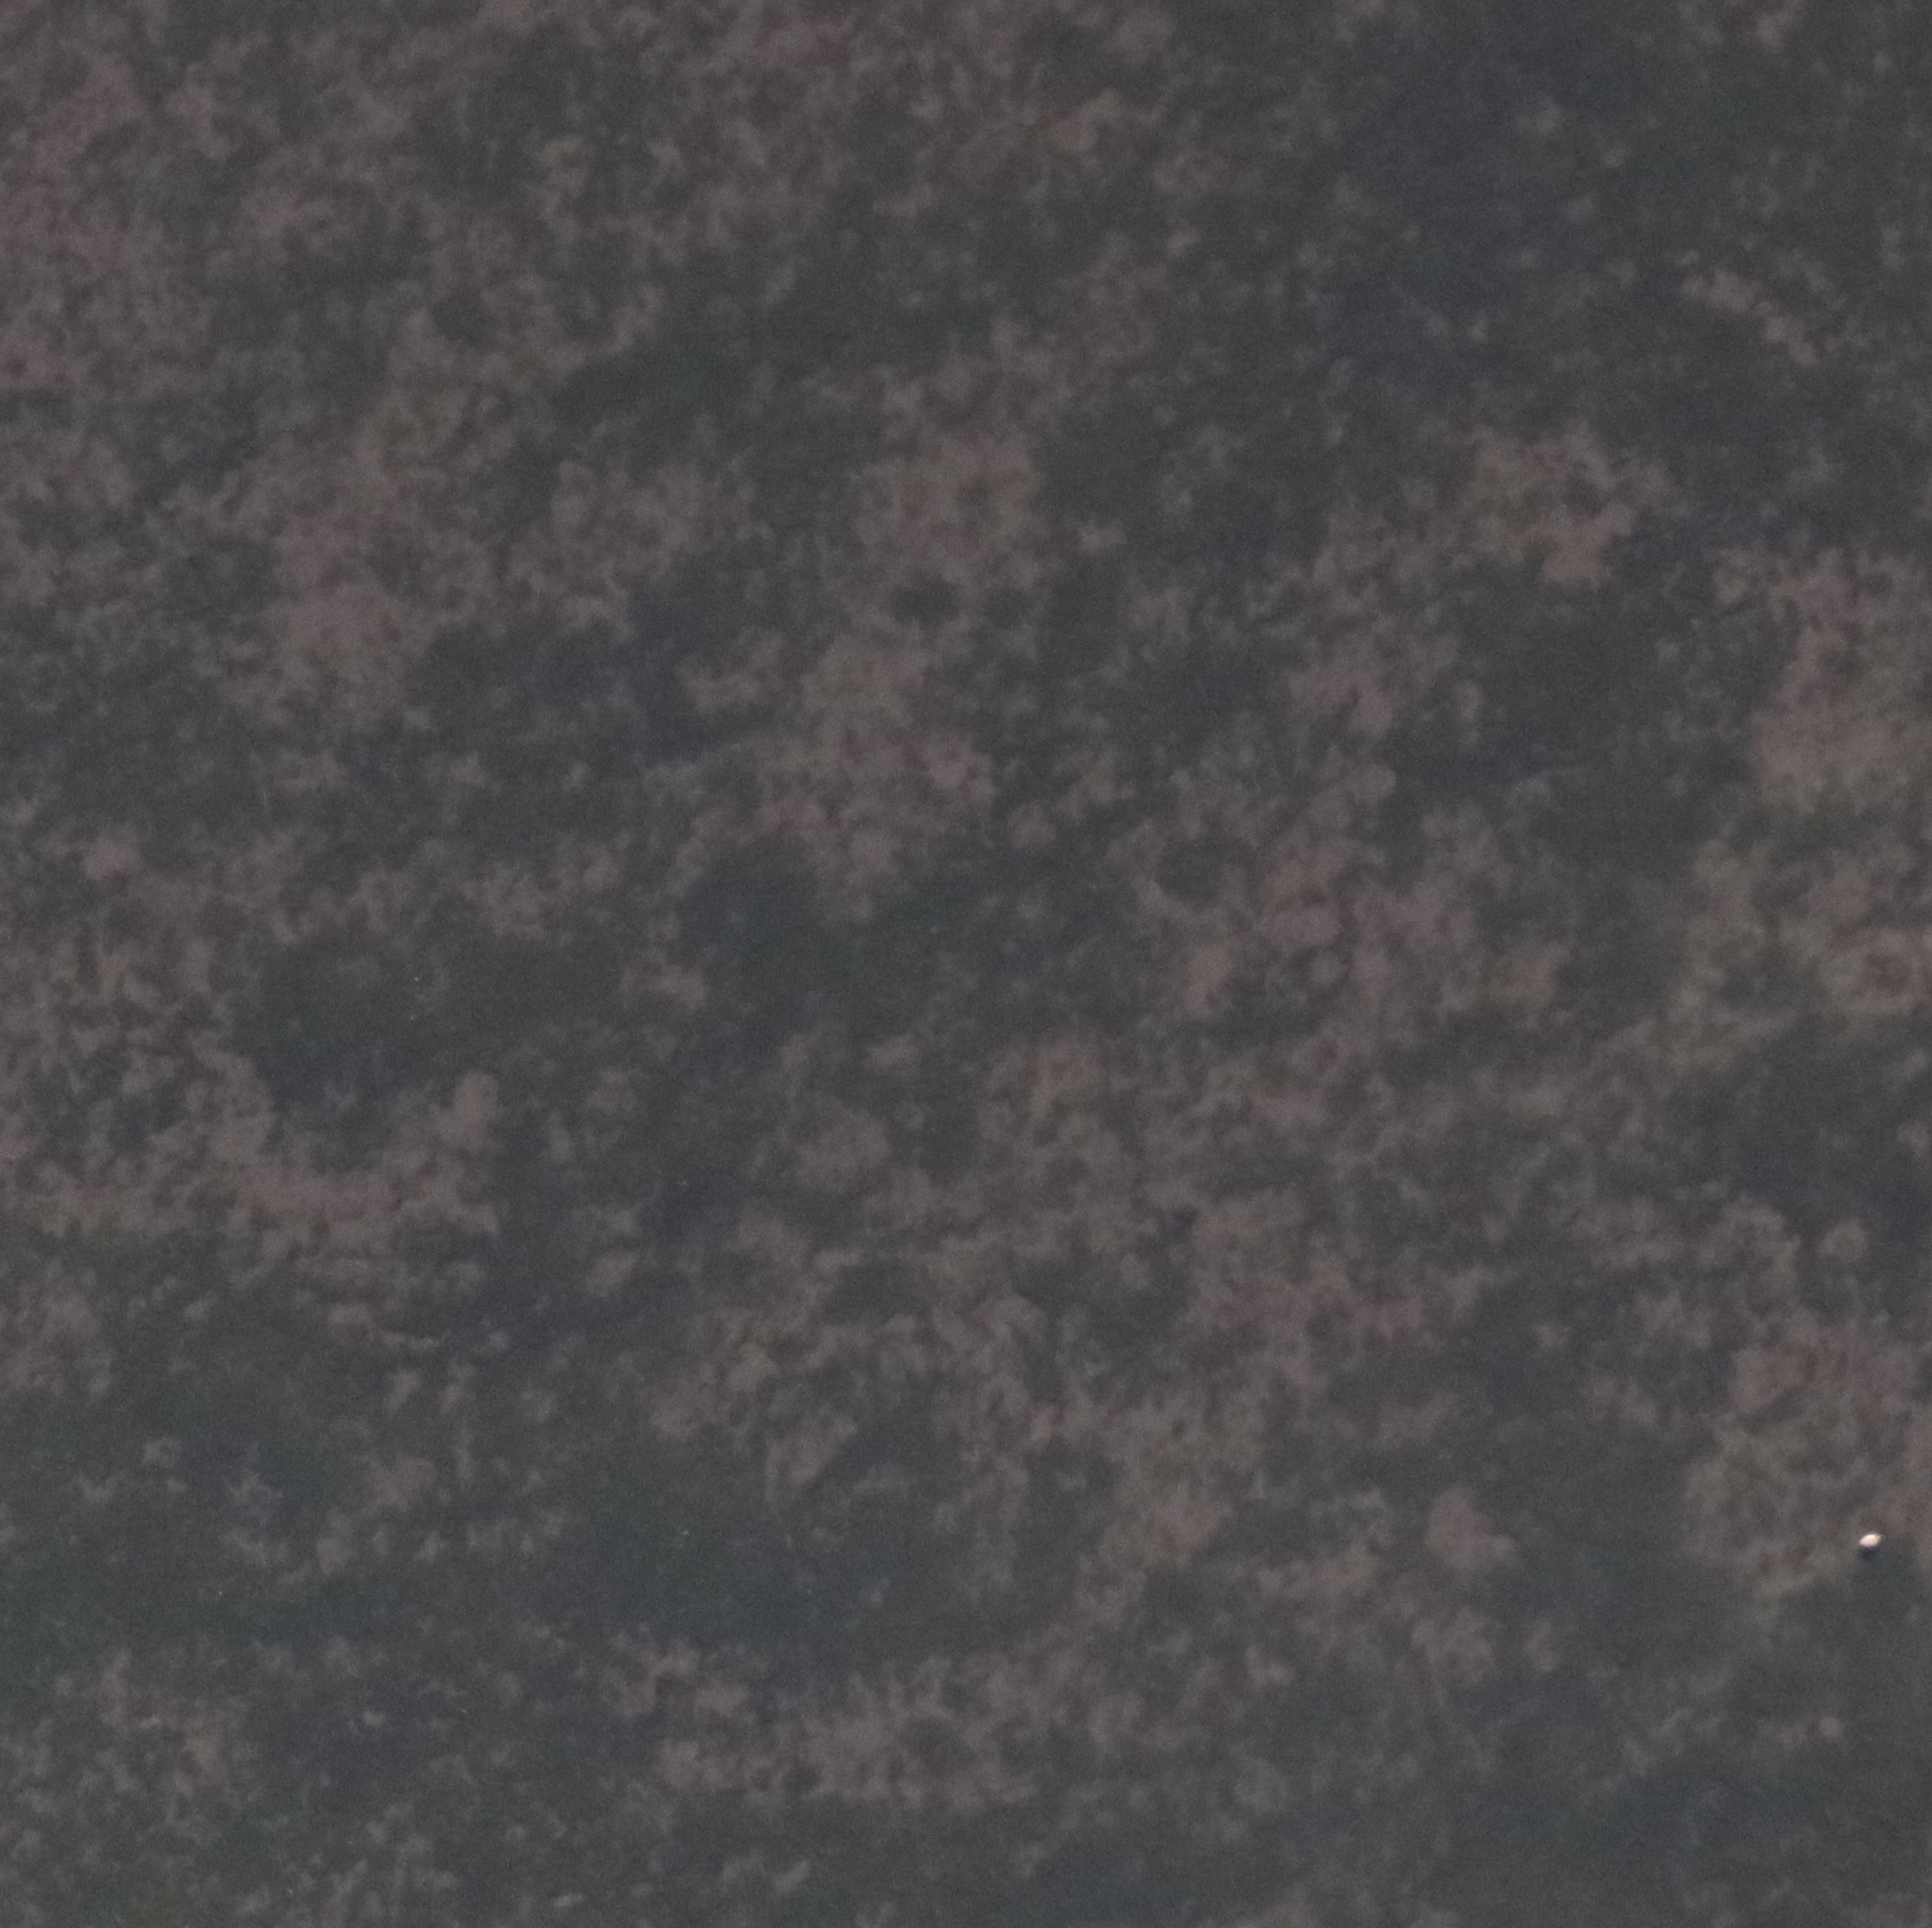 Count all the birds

1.